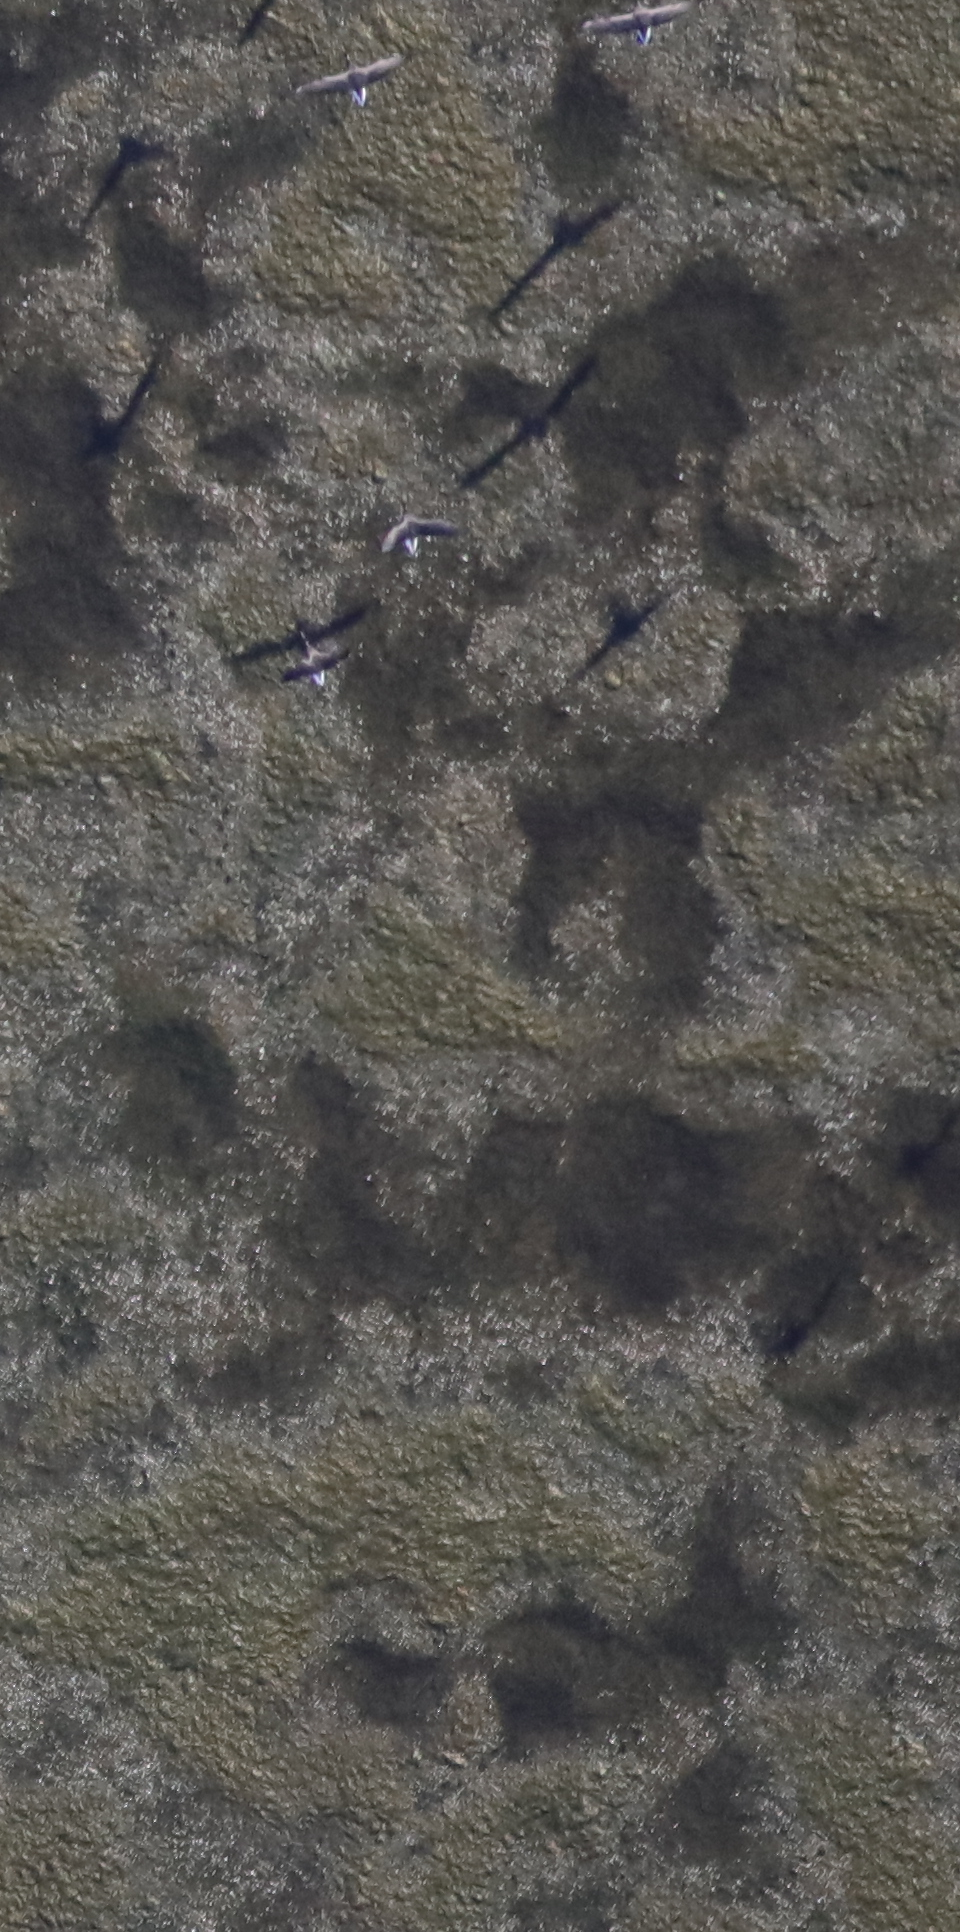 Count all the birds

4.